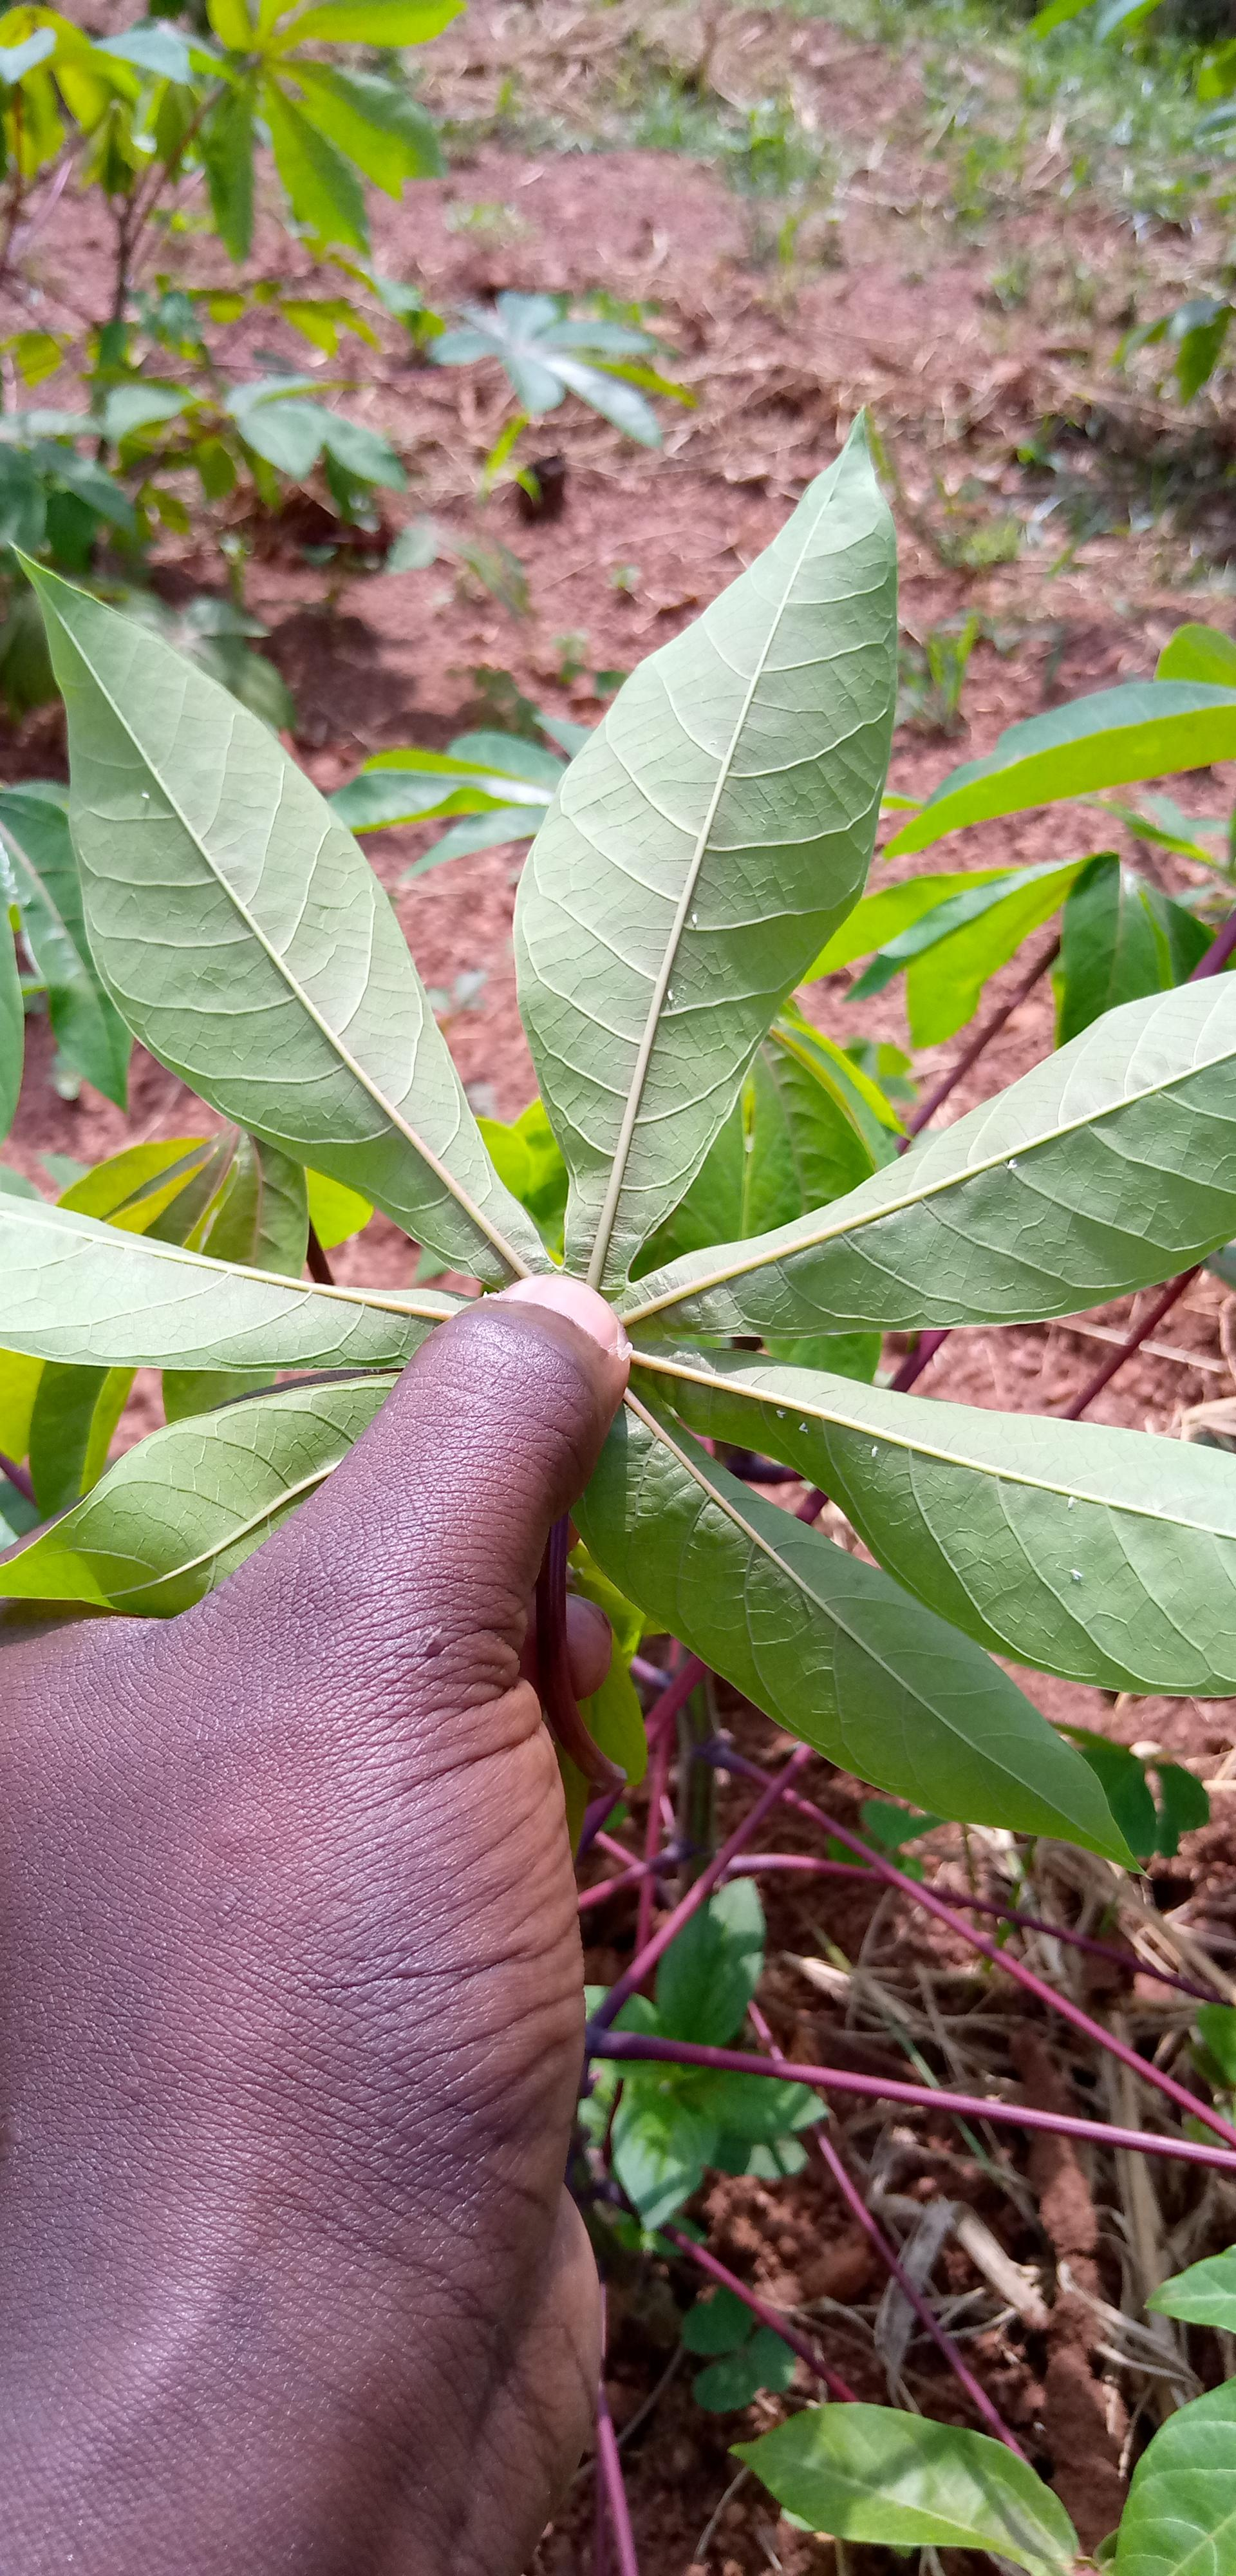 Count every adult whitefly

9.